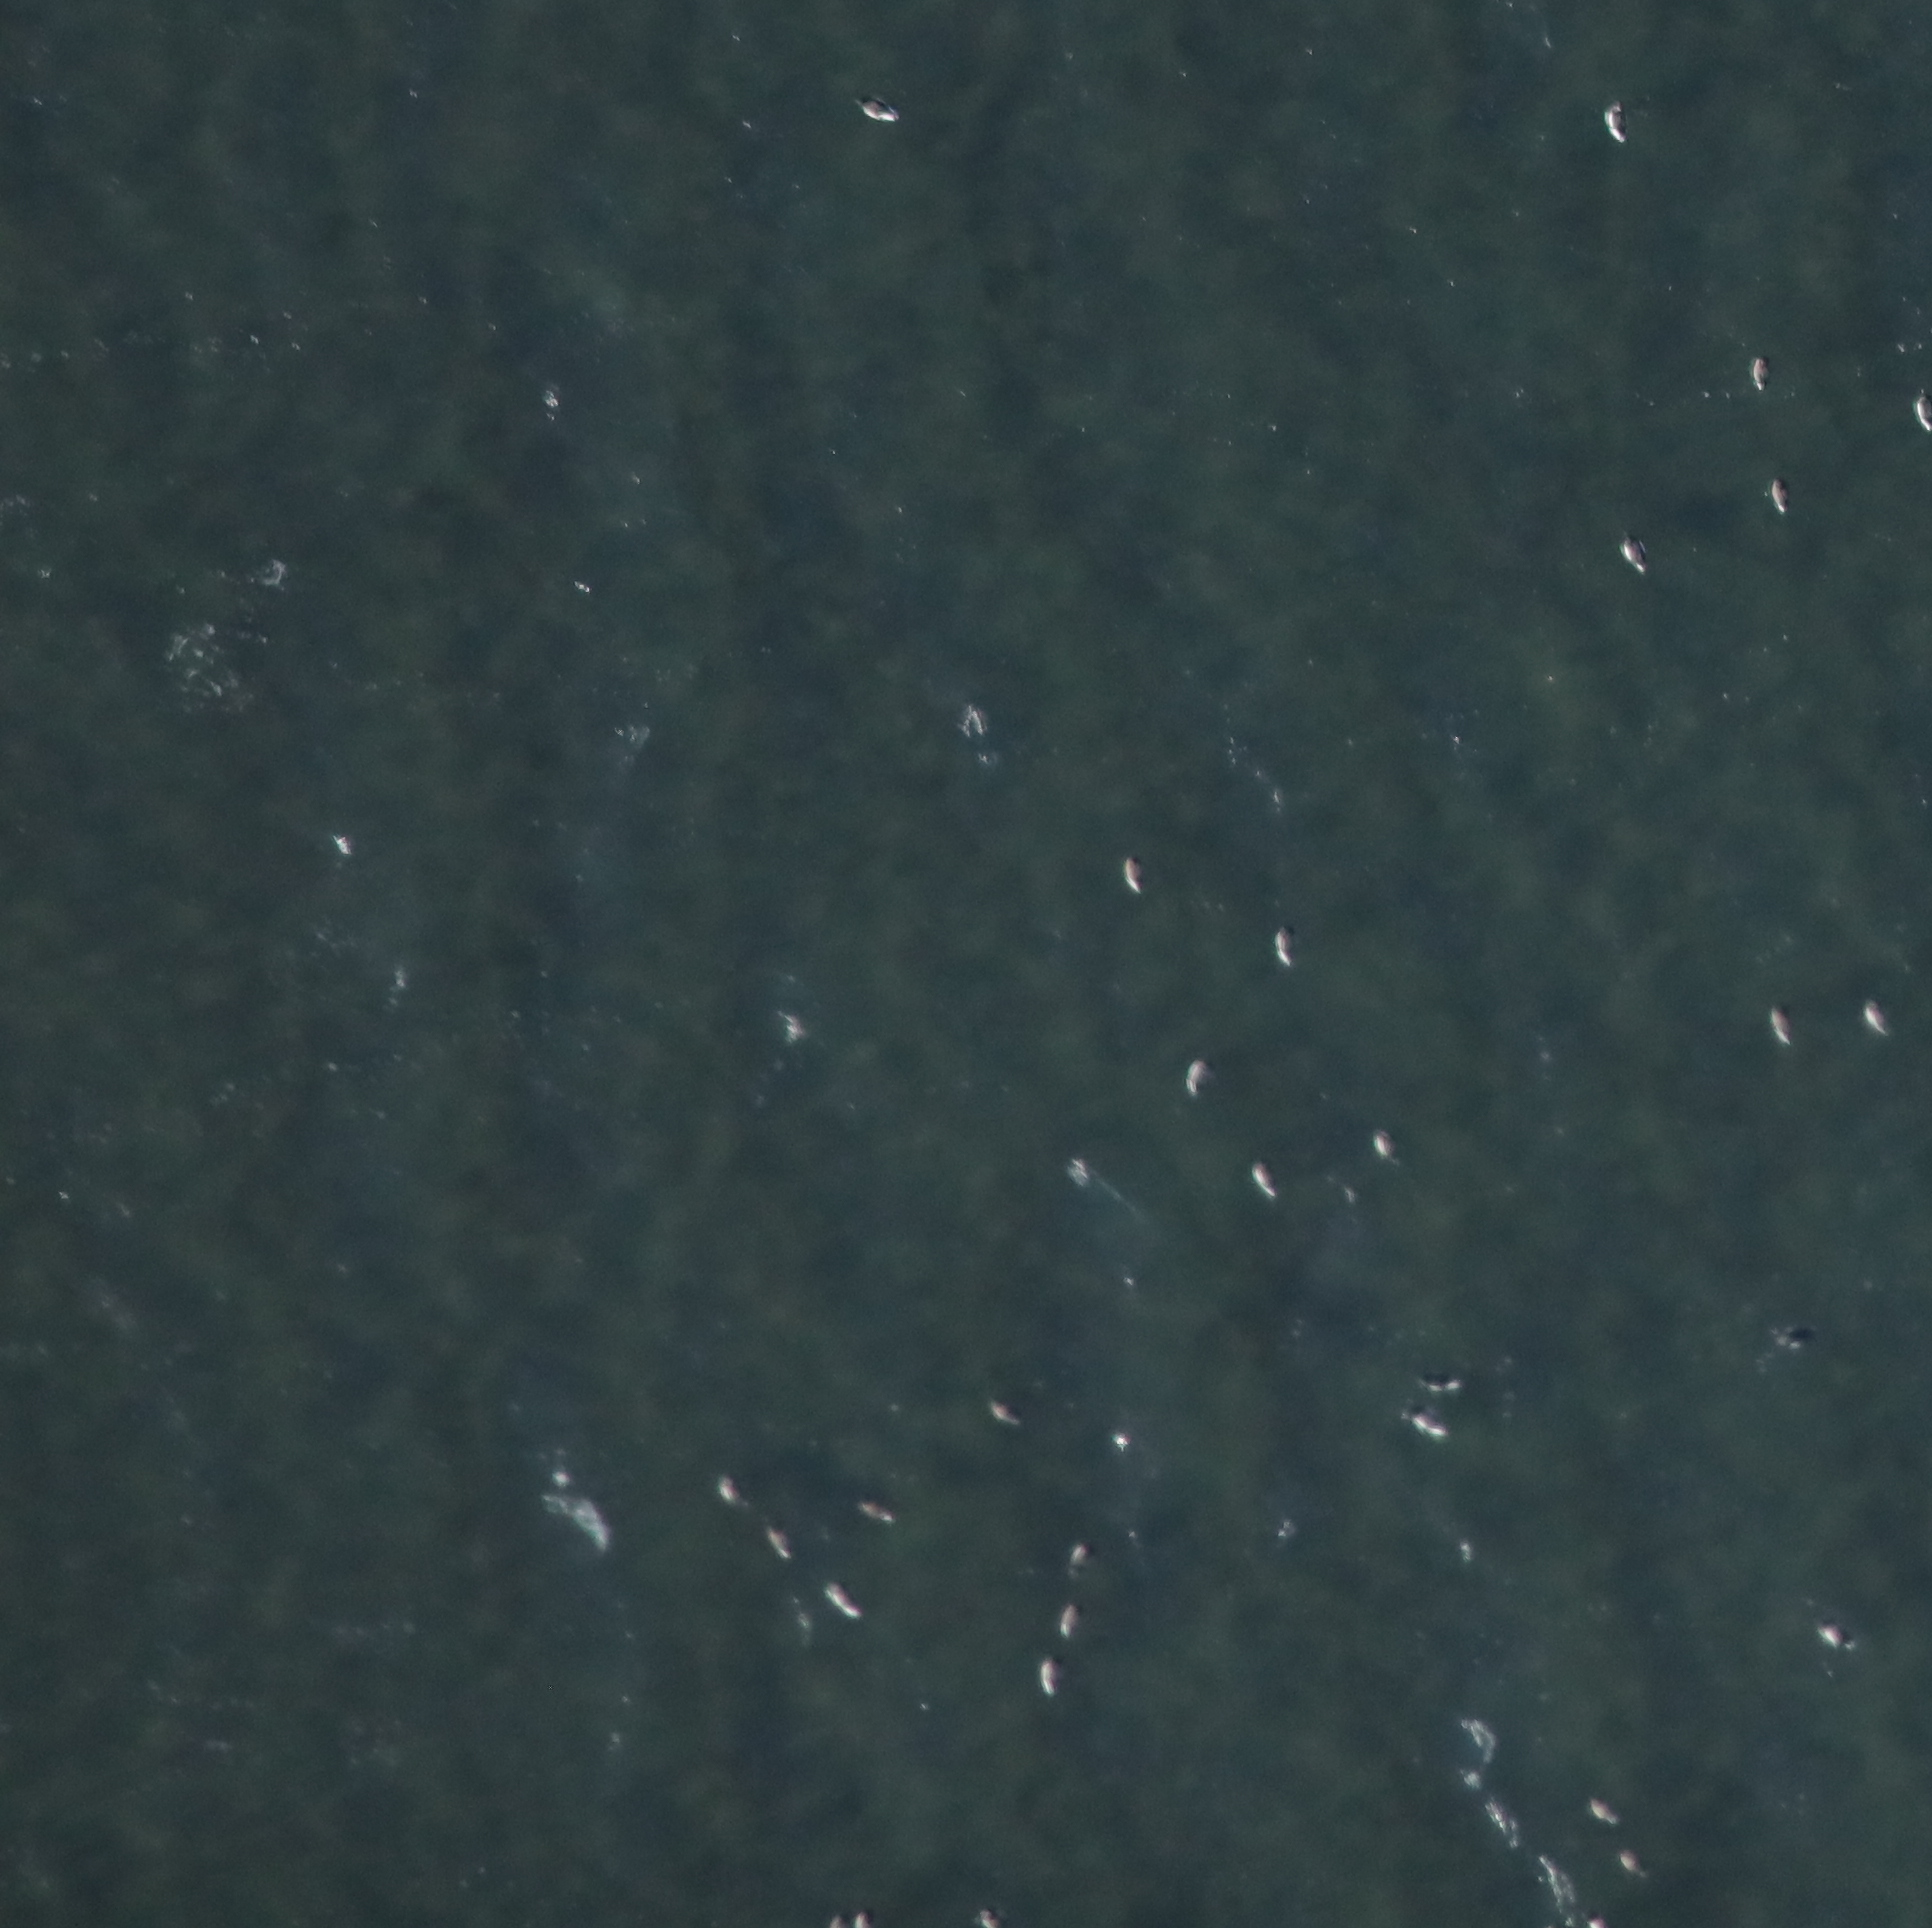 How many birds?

31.